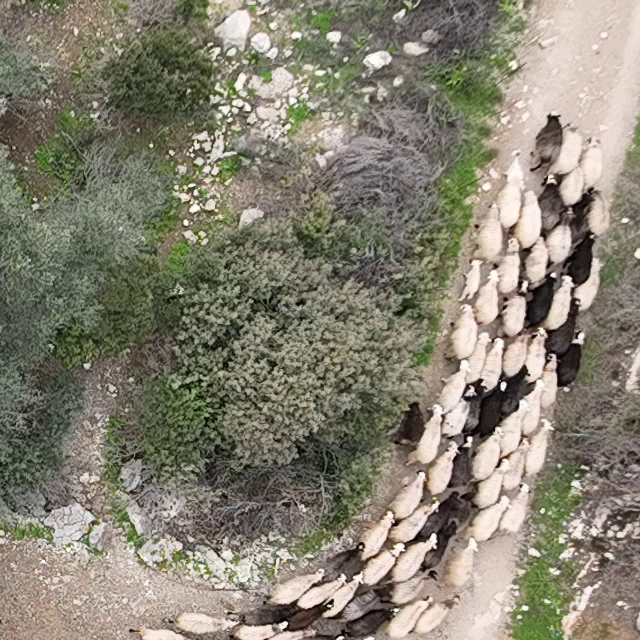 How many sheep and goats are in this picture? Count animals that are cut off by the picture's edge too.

69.